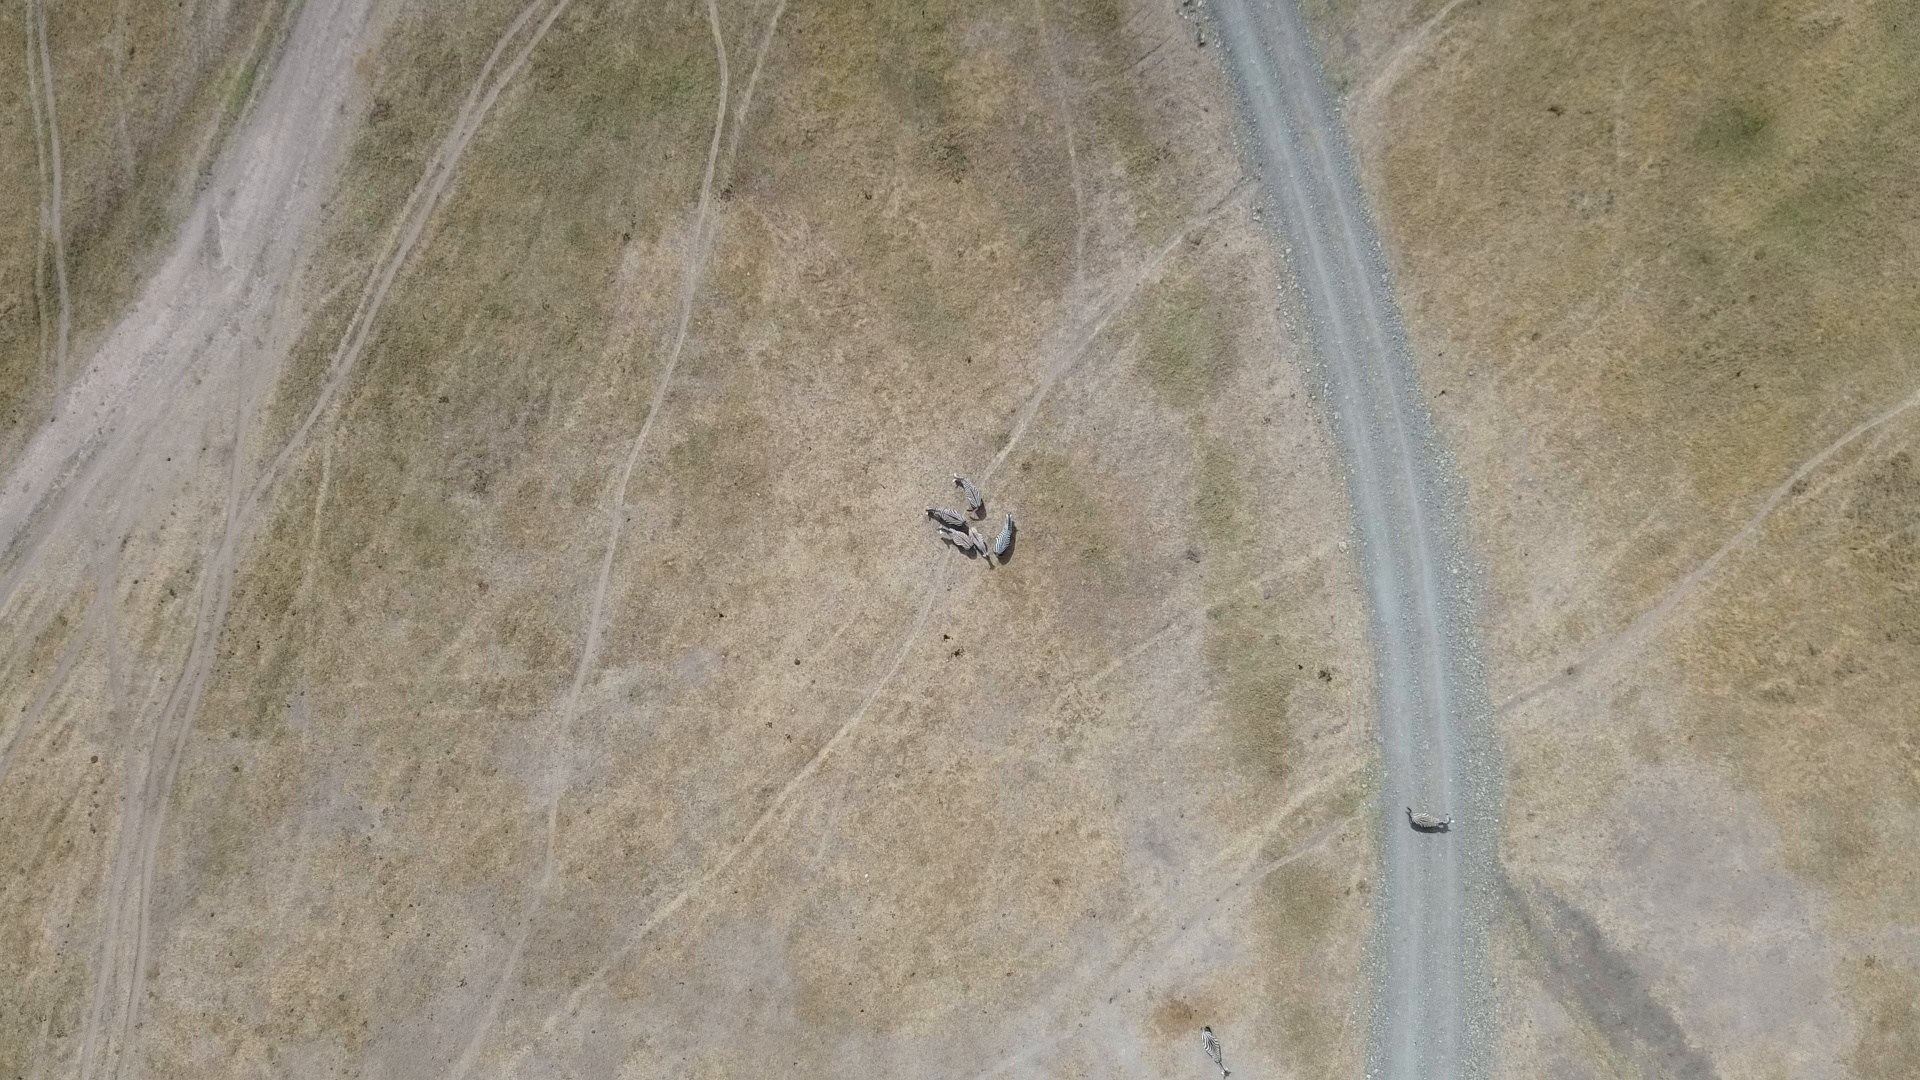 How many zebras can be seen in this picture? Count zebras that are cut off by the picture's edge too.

7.